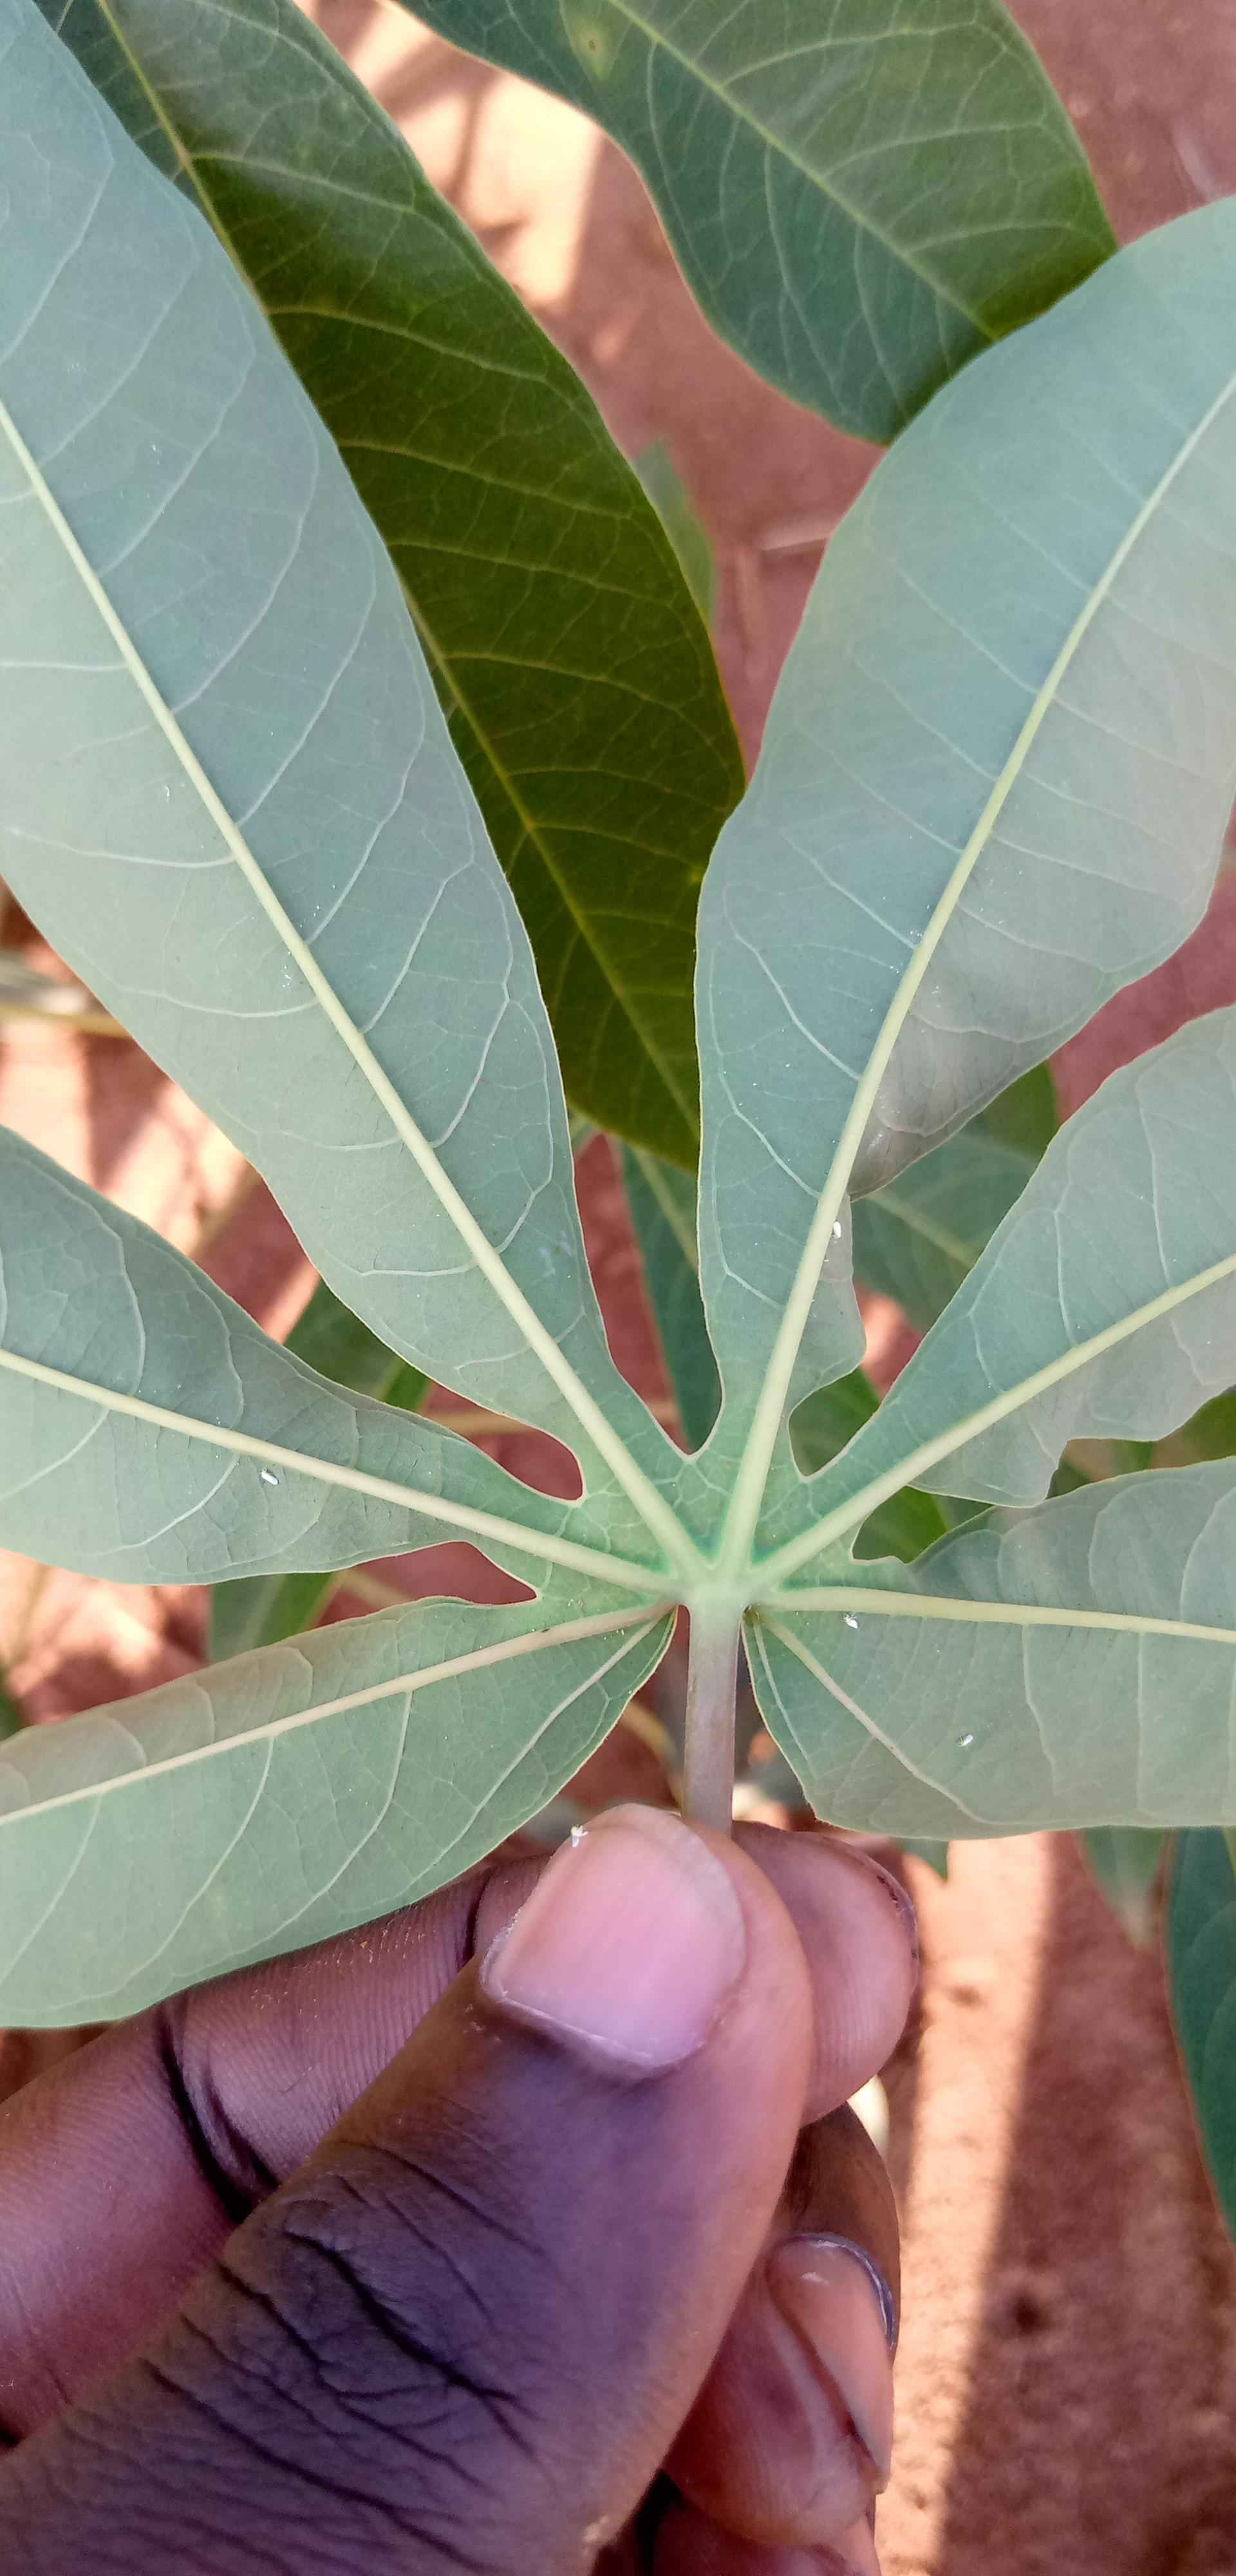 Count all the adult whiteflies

4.